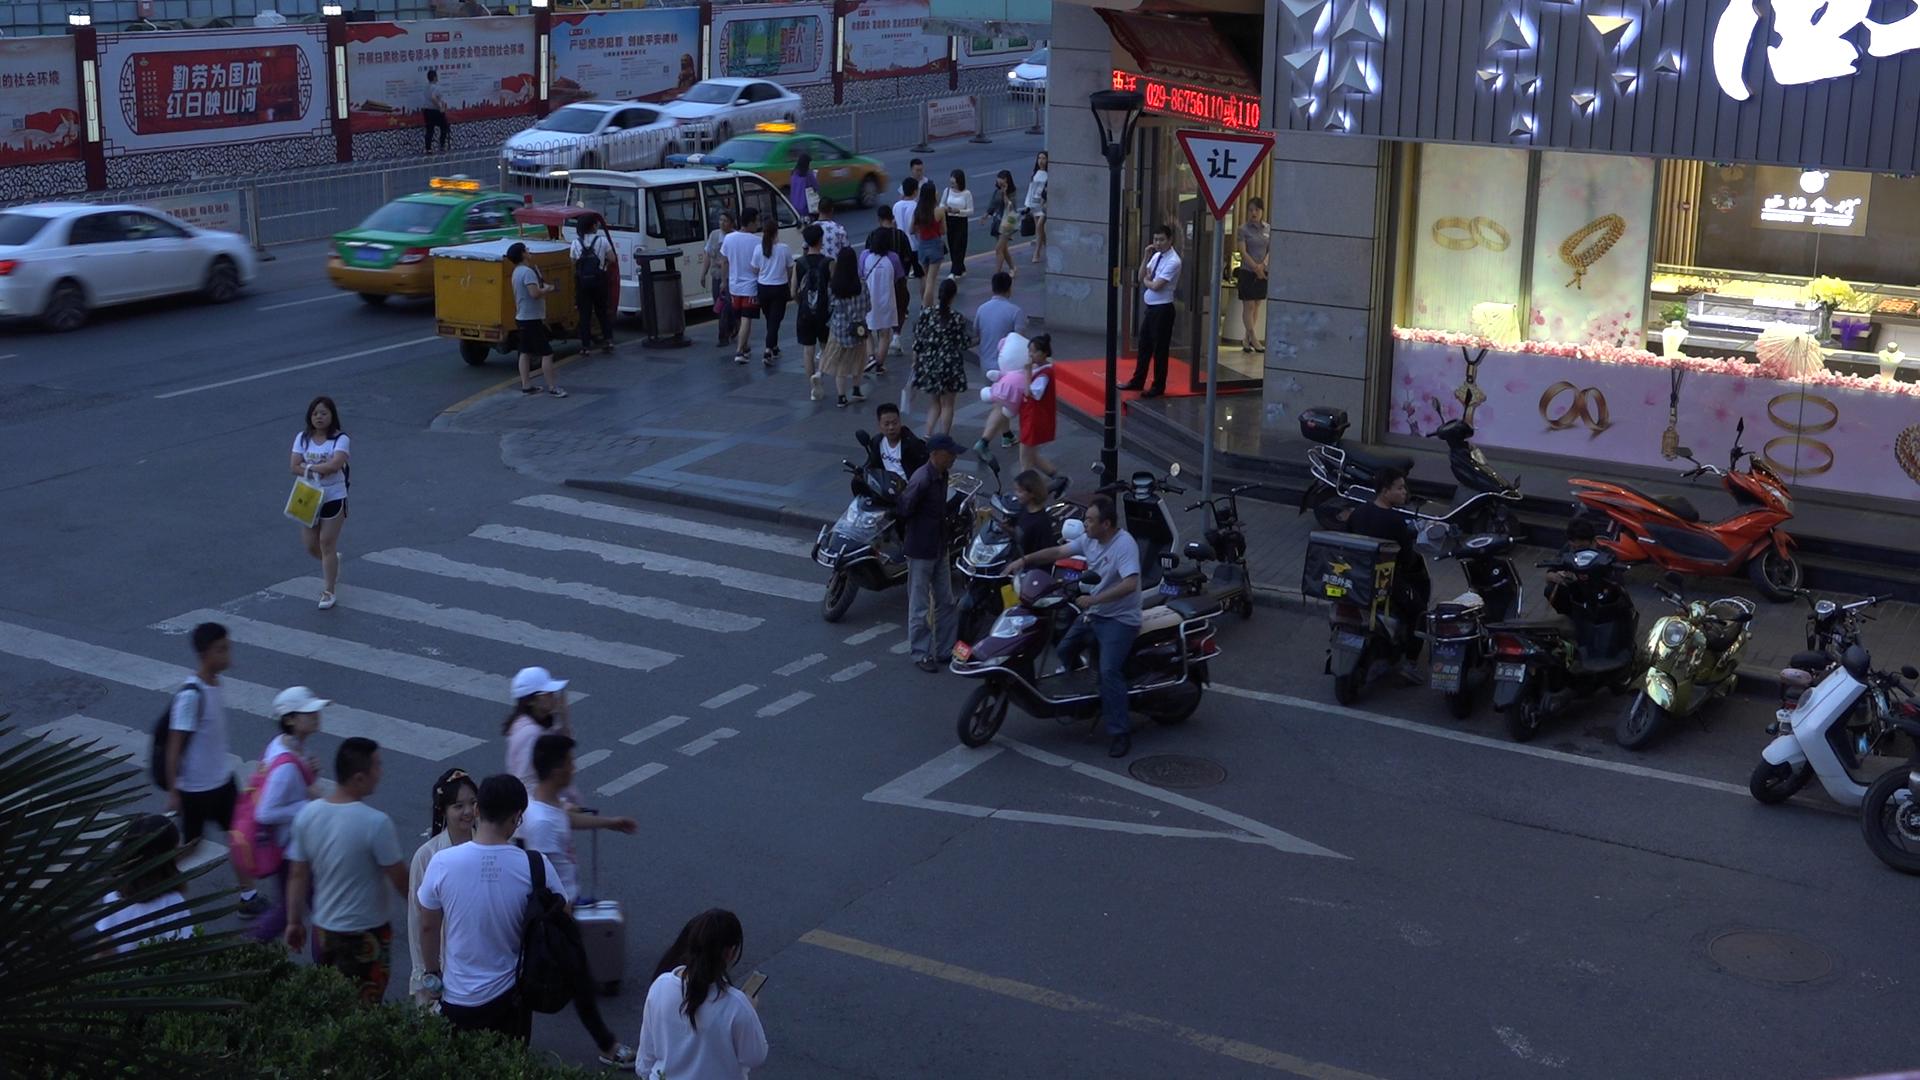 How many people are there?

40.